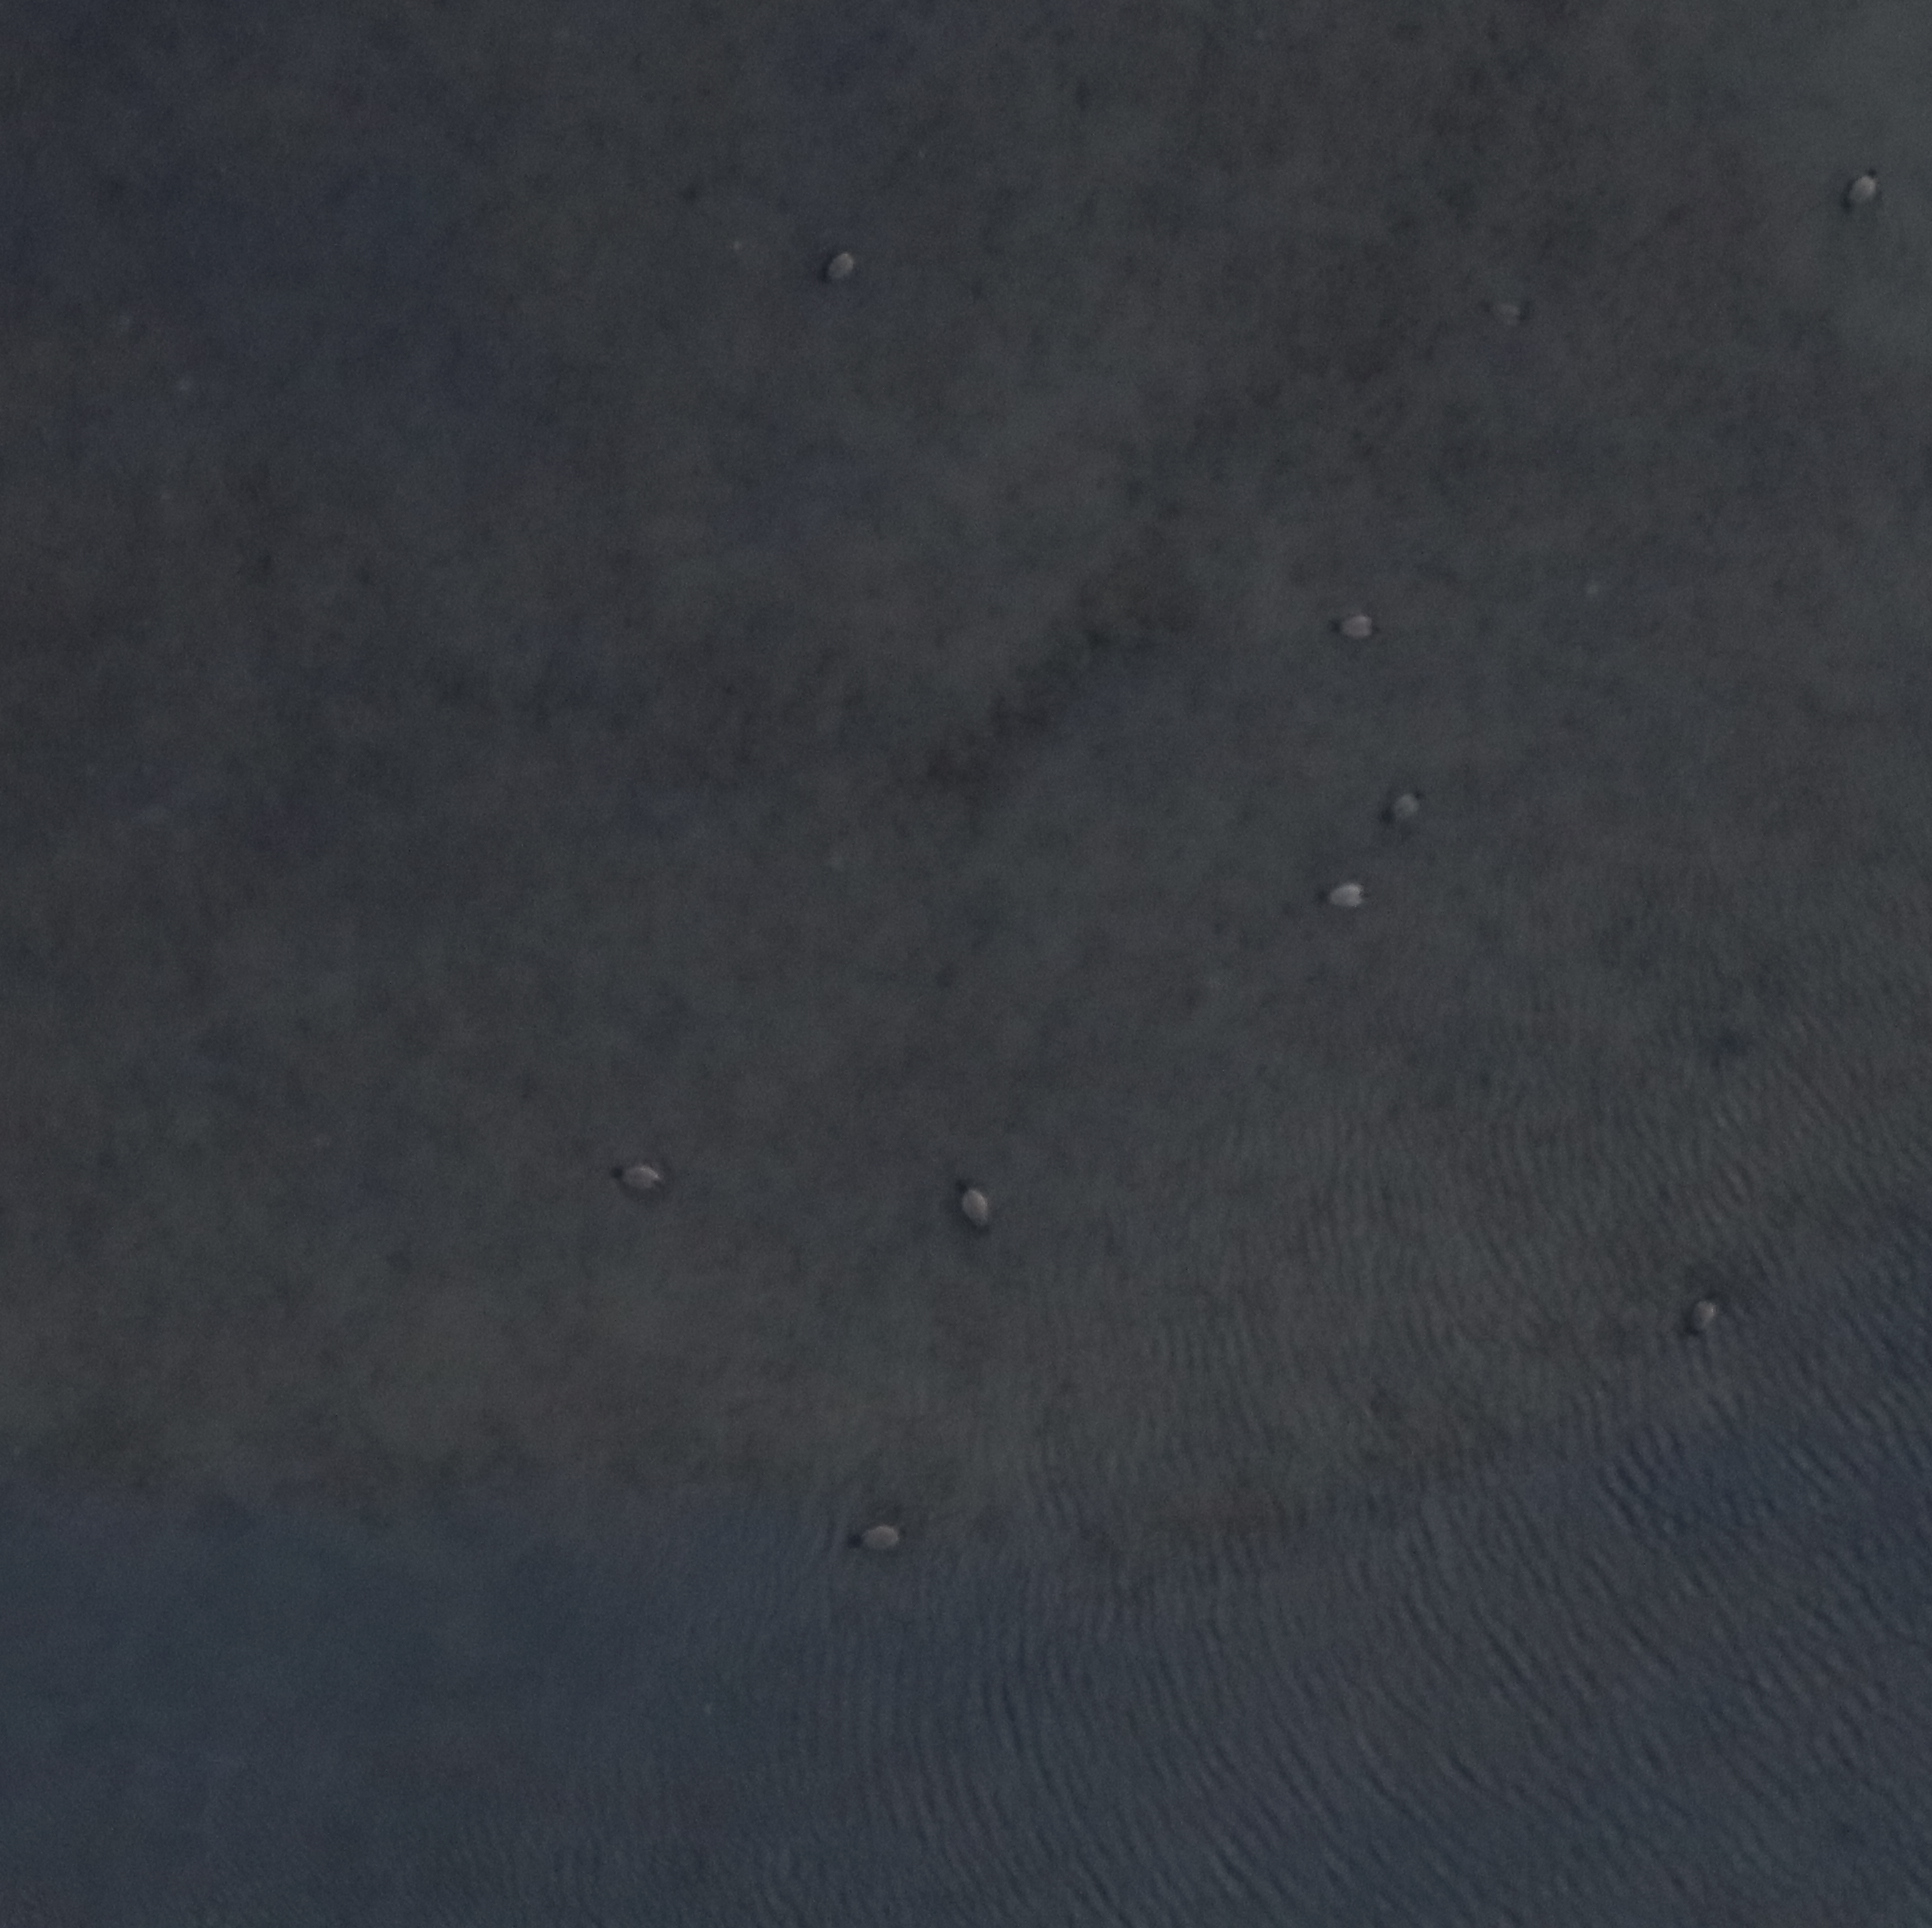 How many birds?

10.